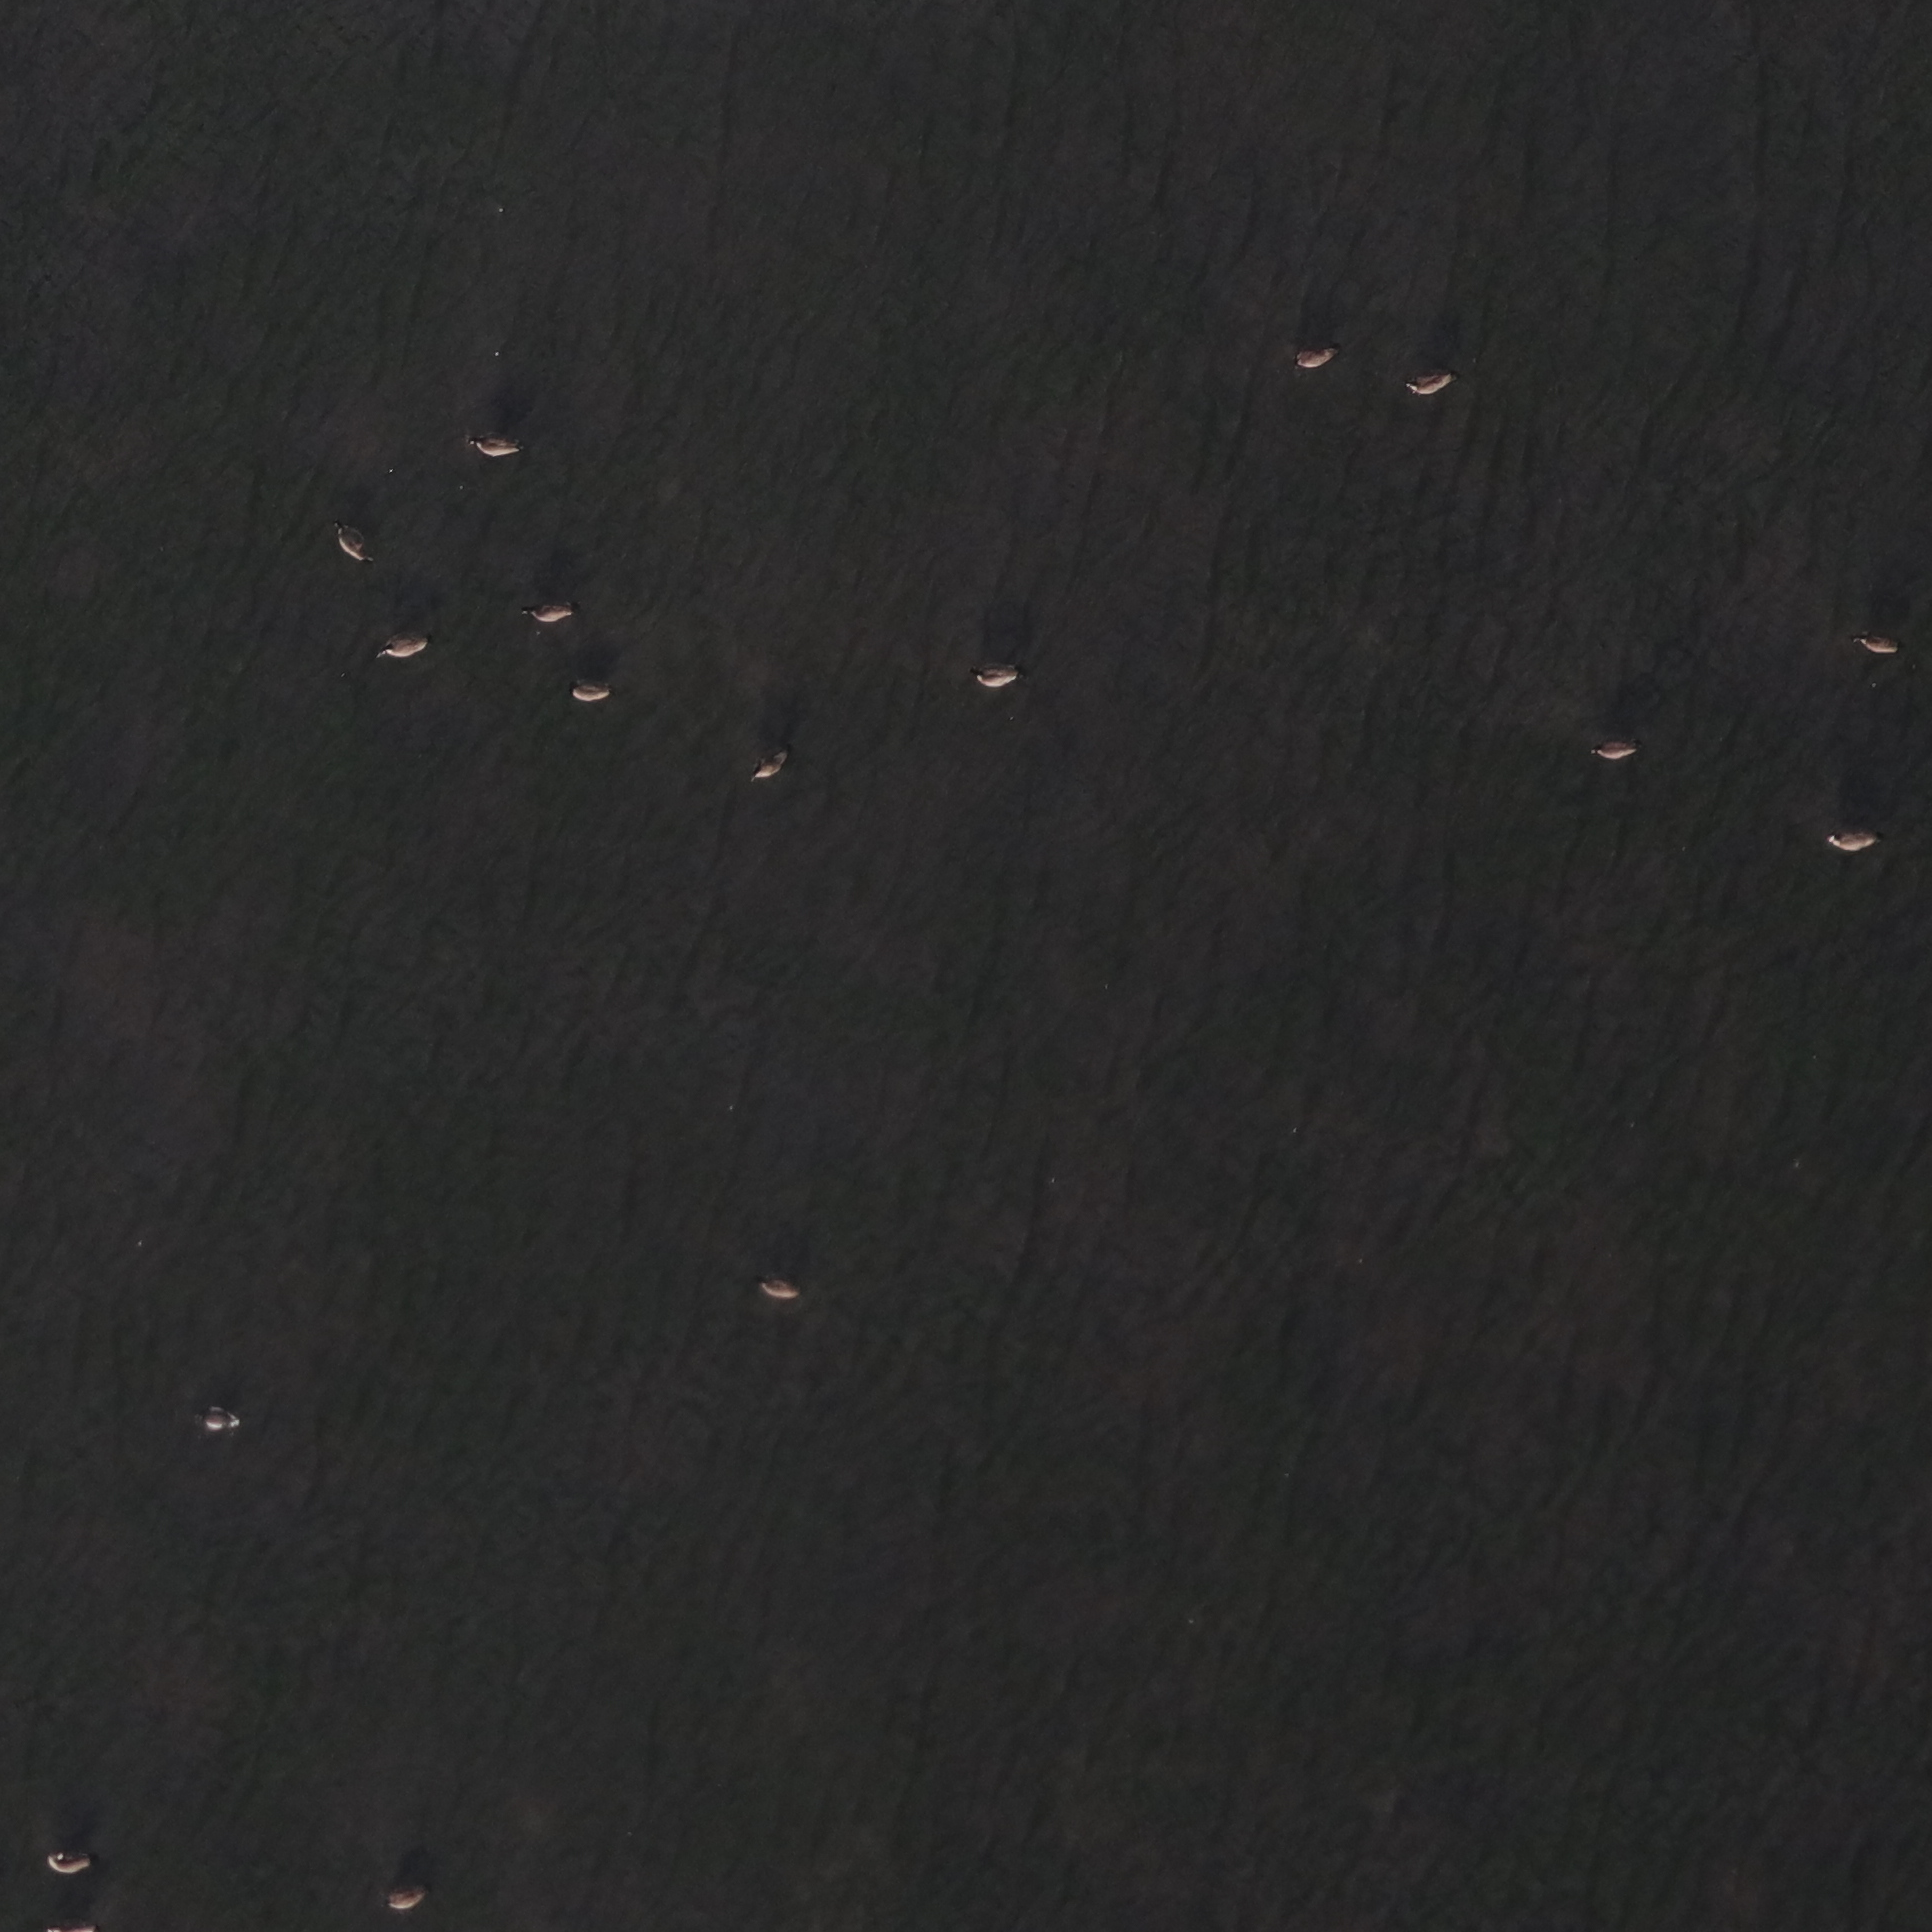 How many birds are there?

16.